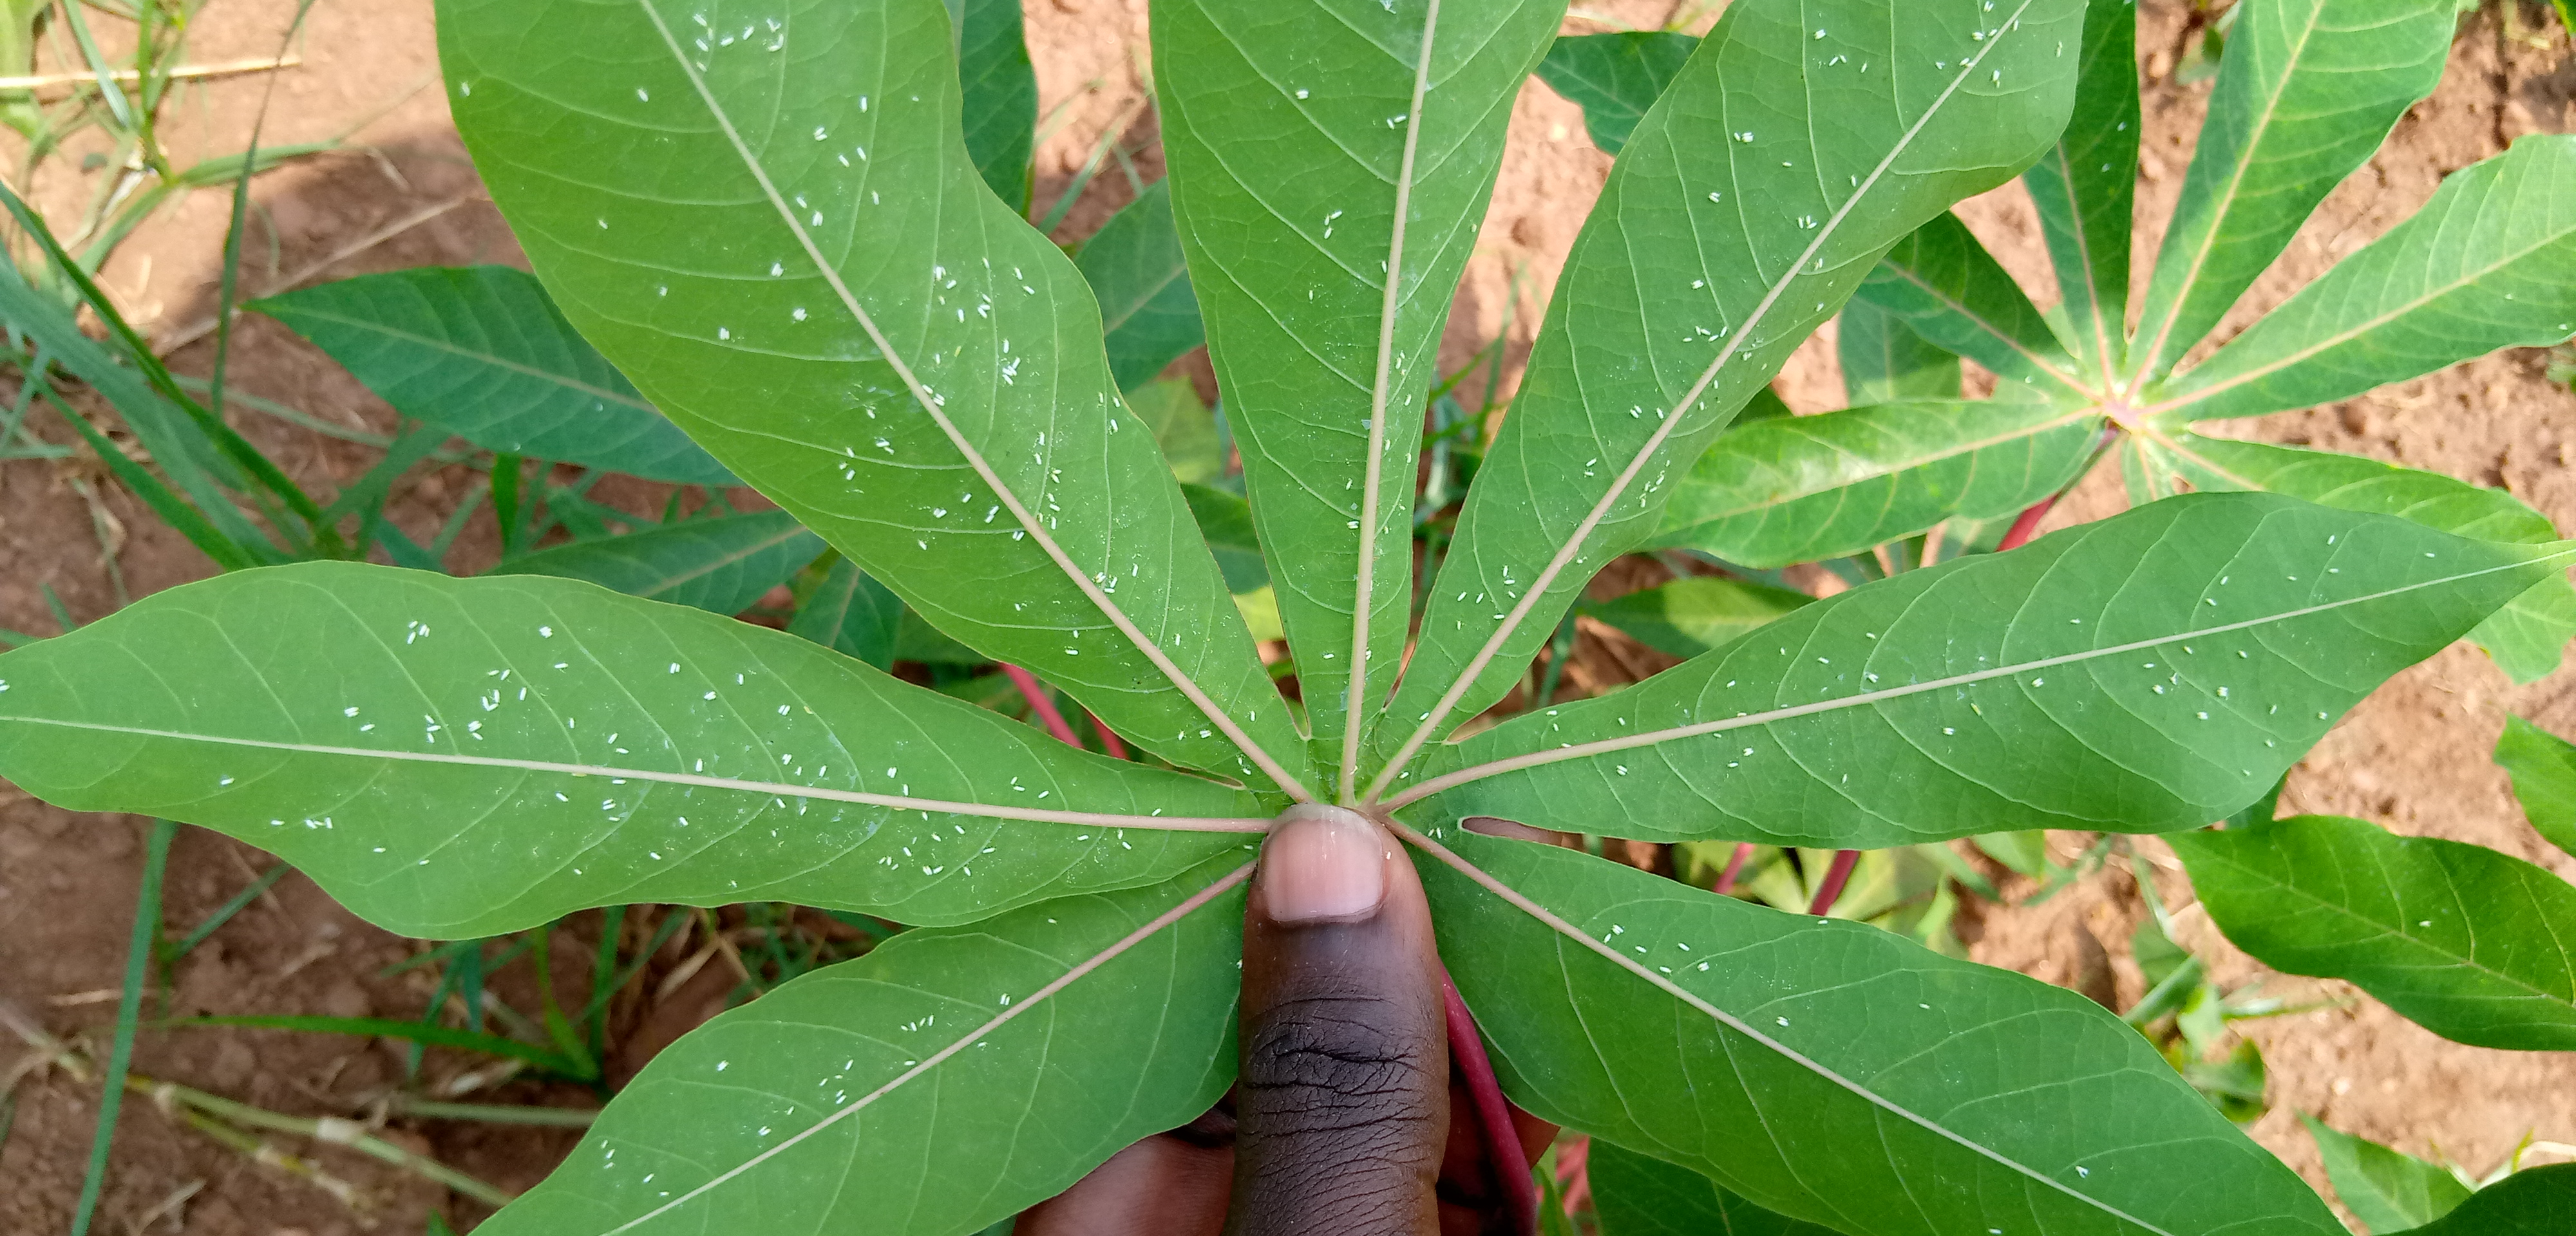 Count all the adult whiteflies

187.